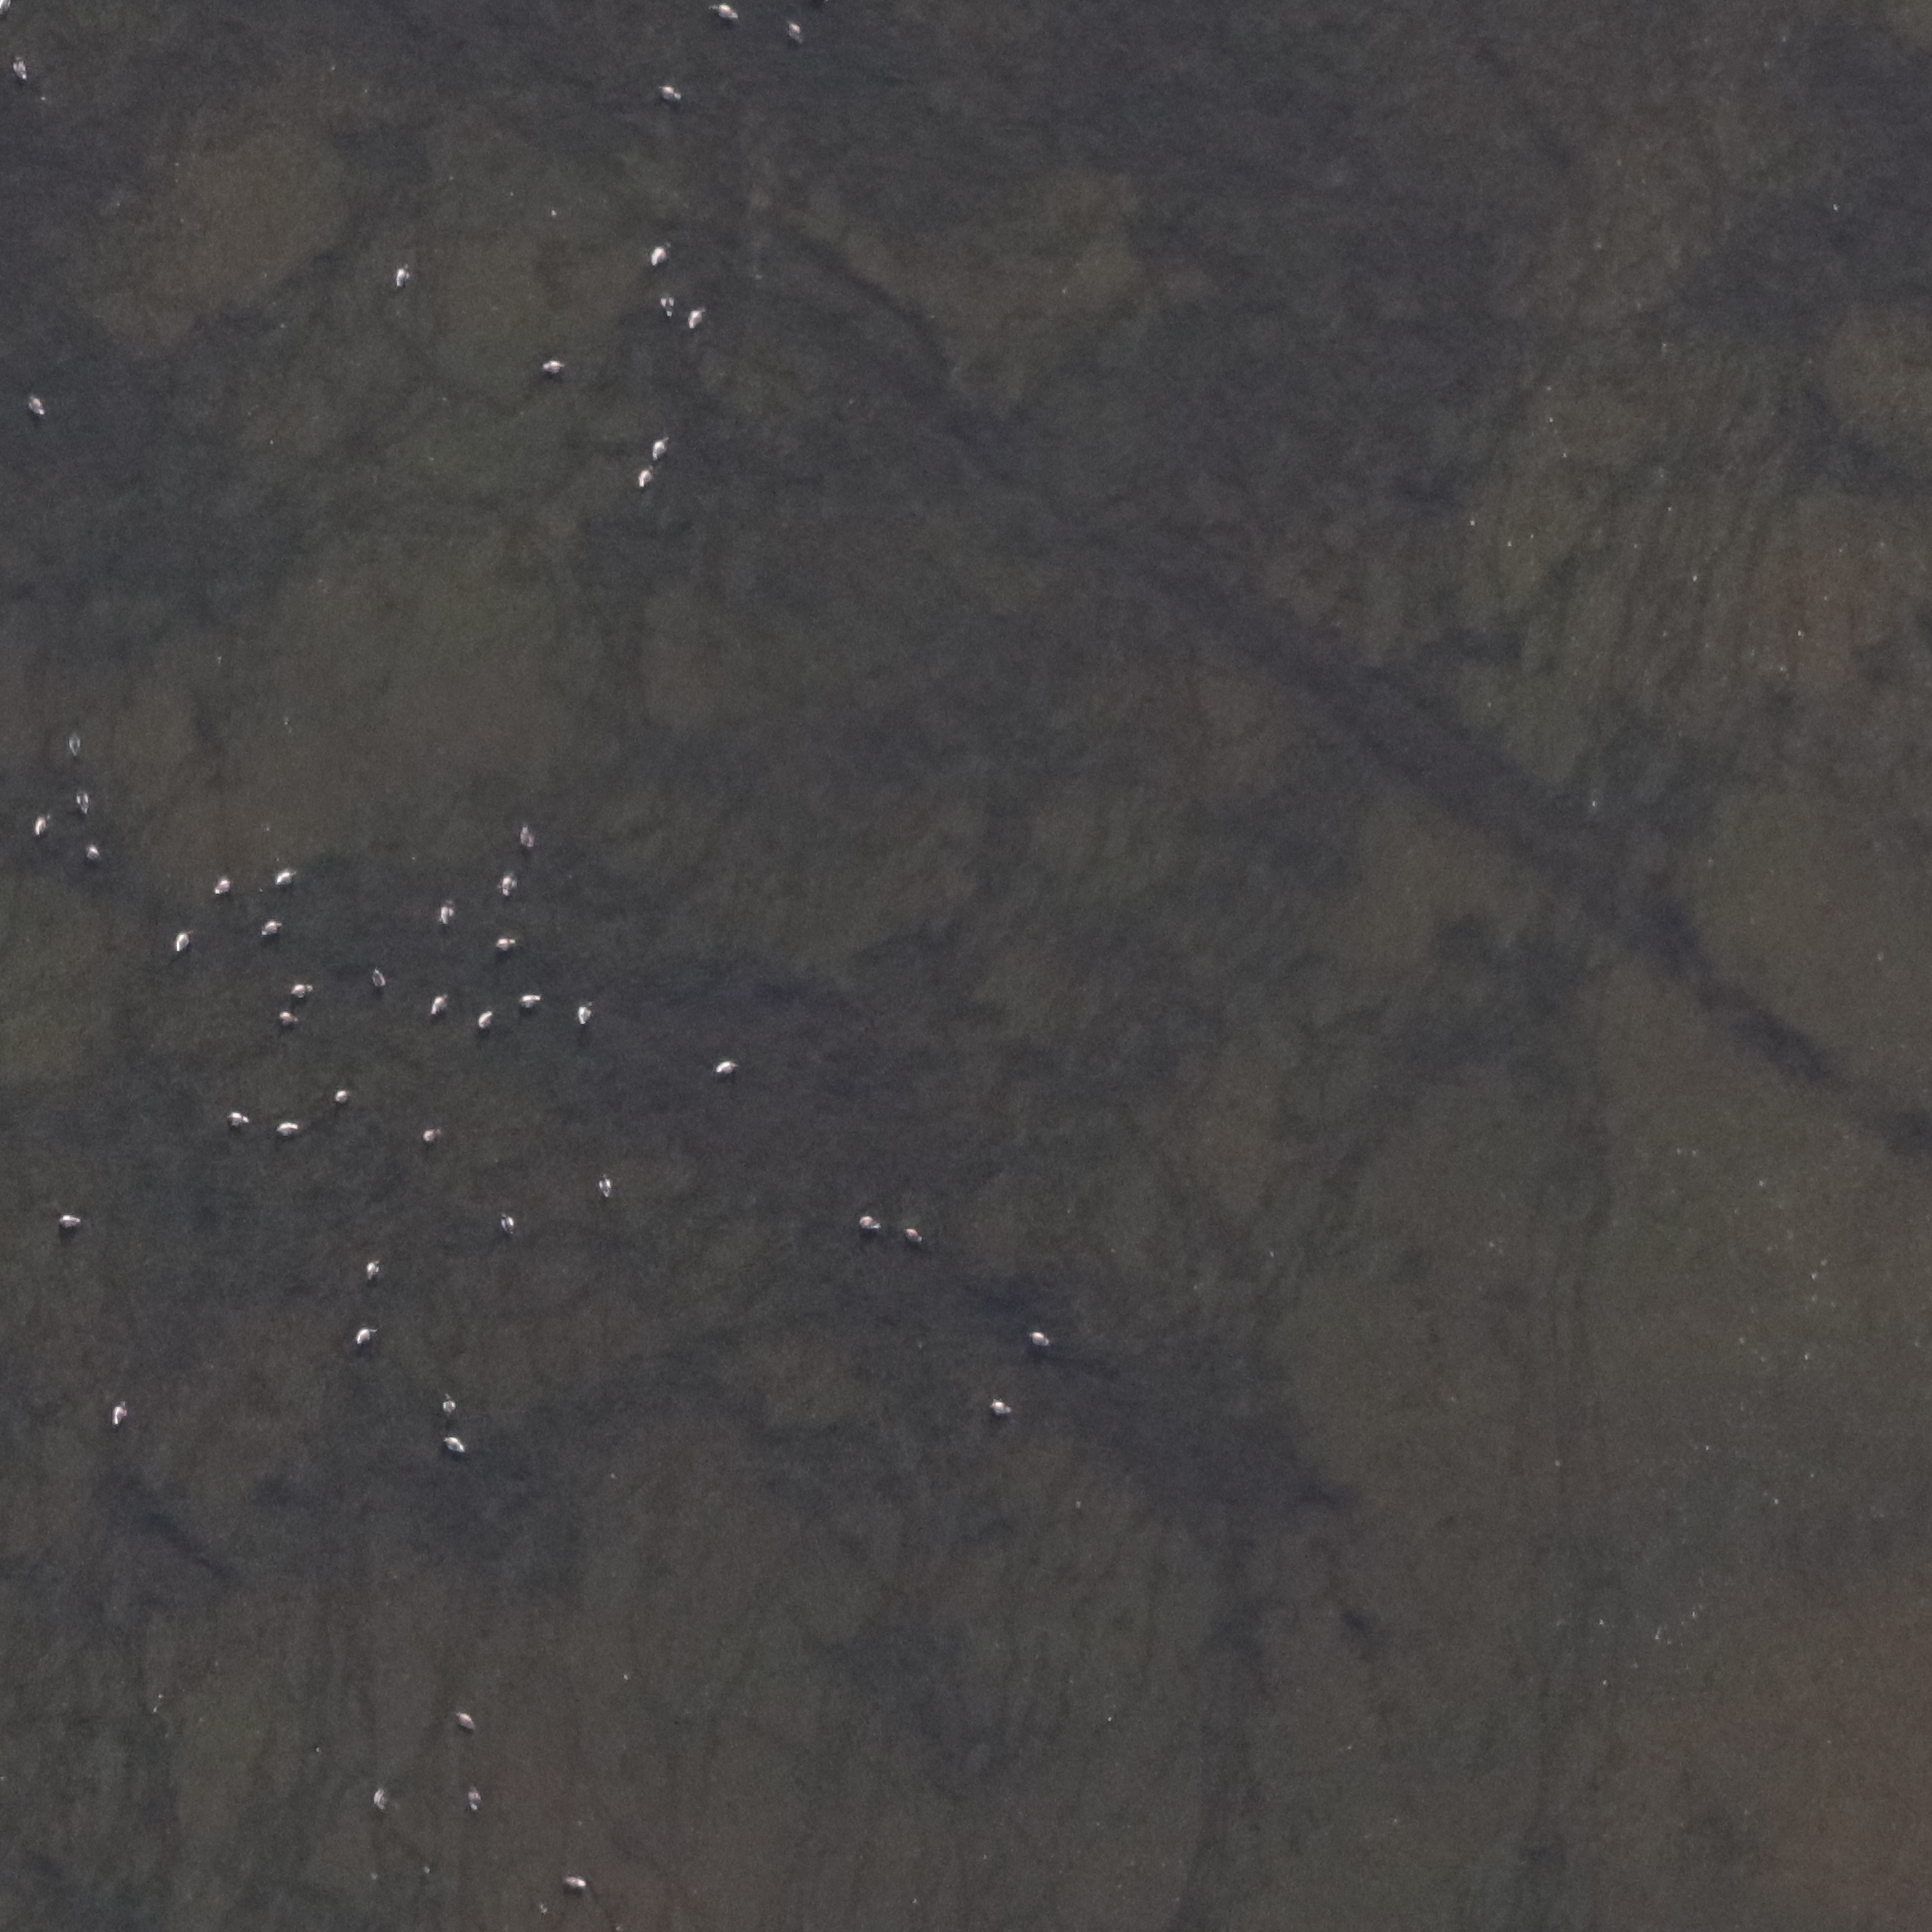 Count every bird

53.